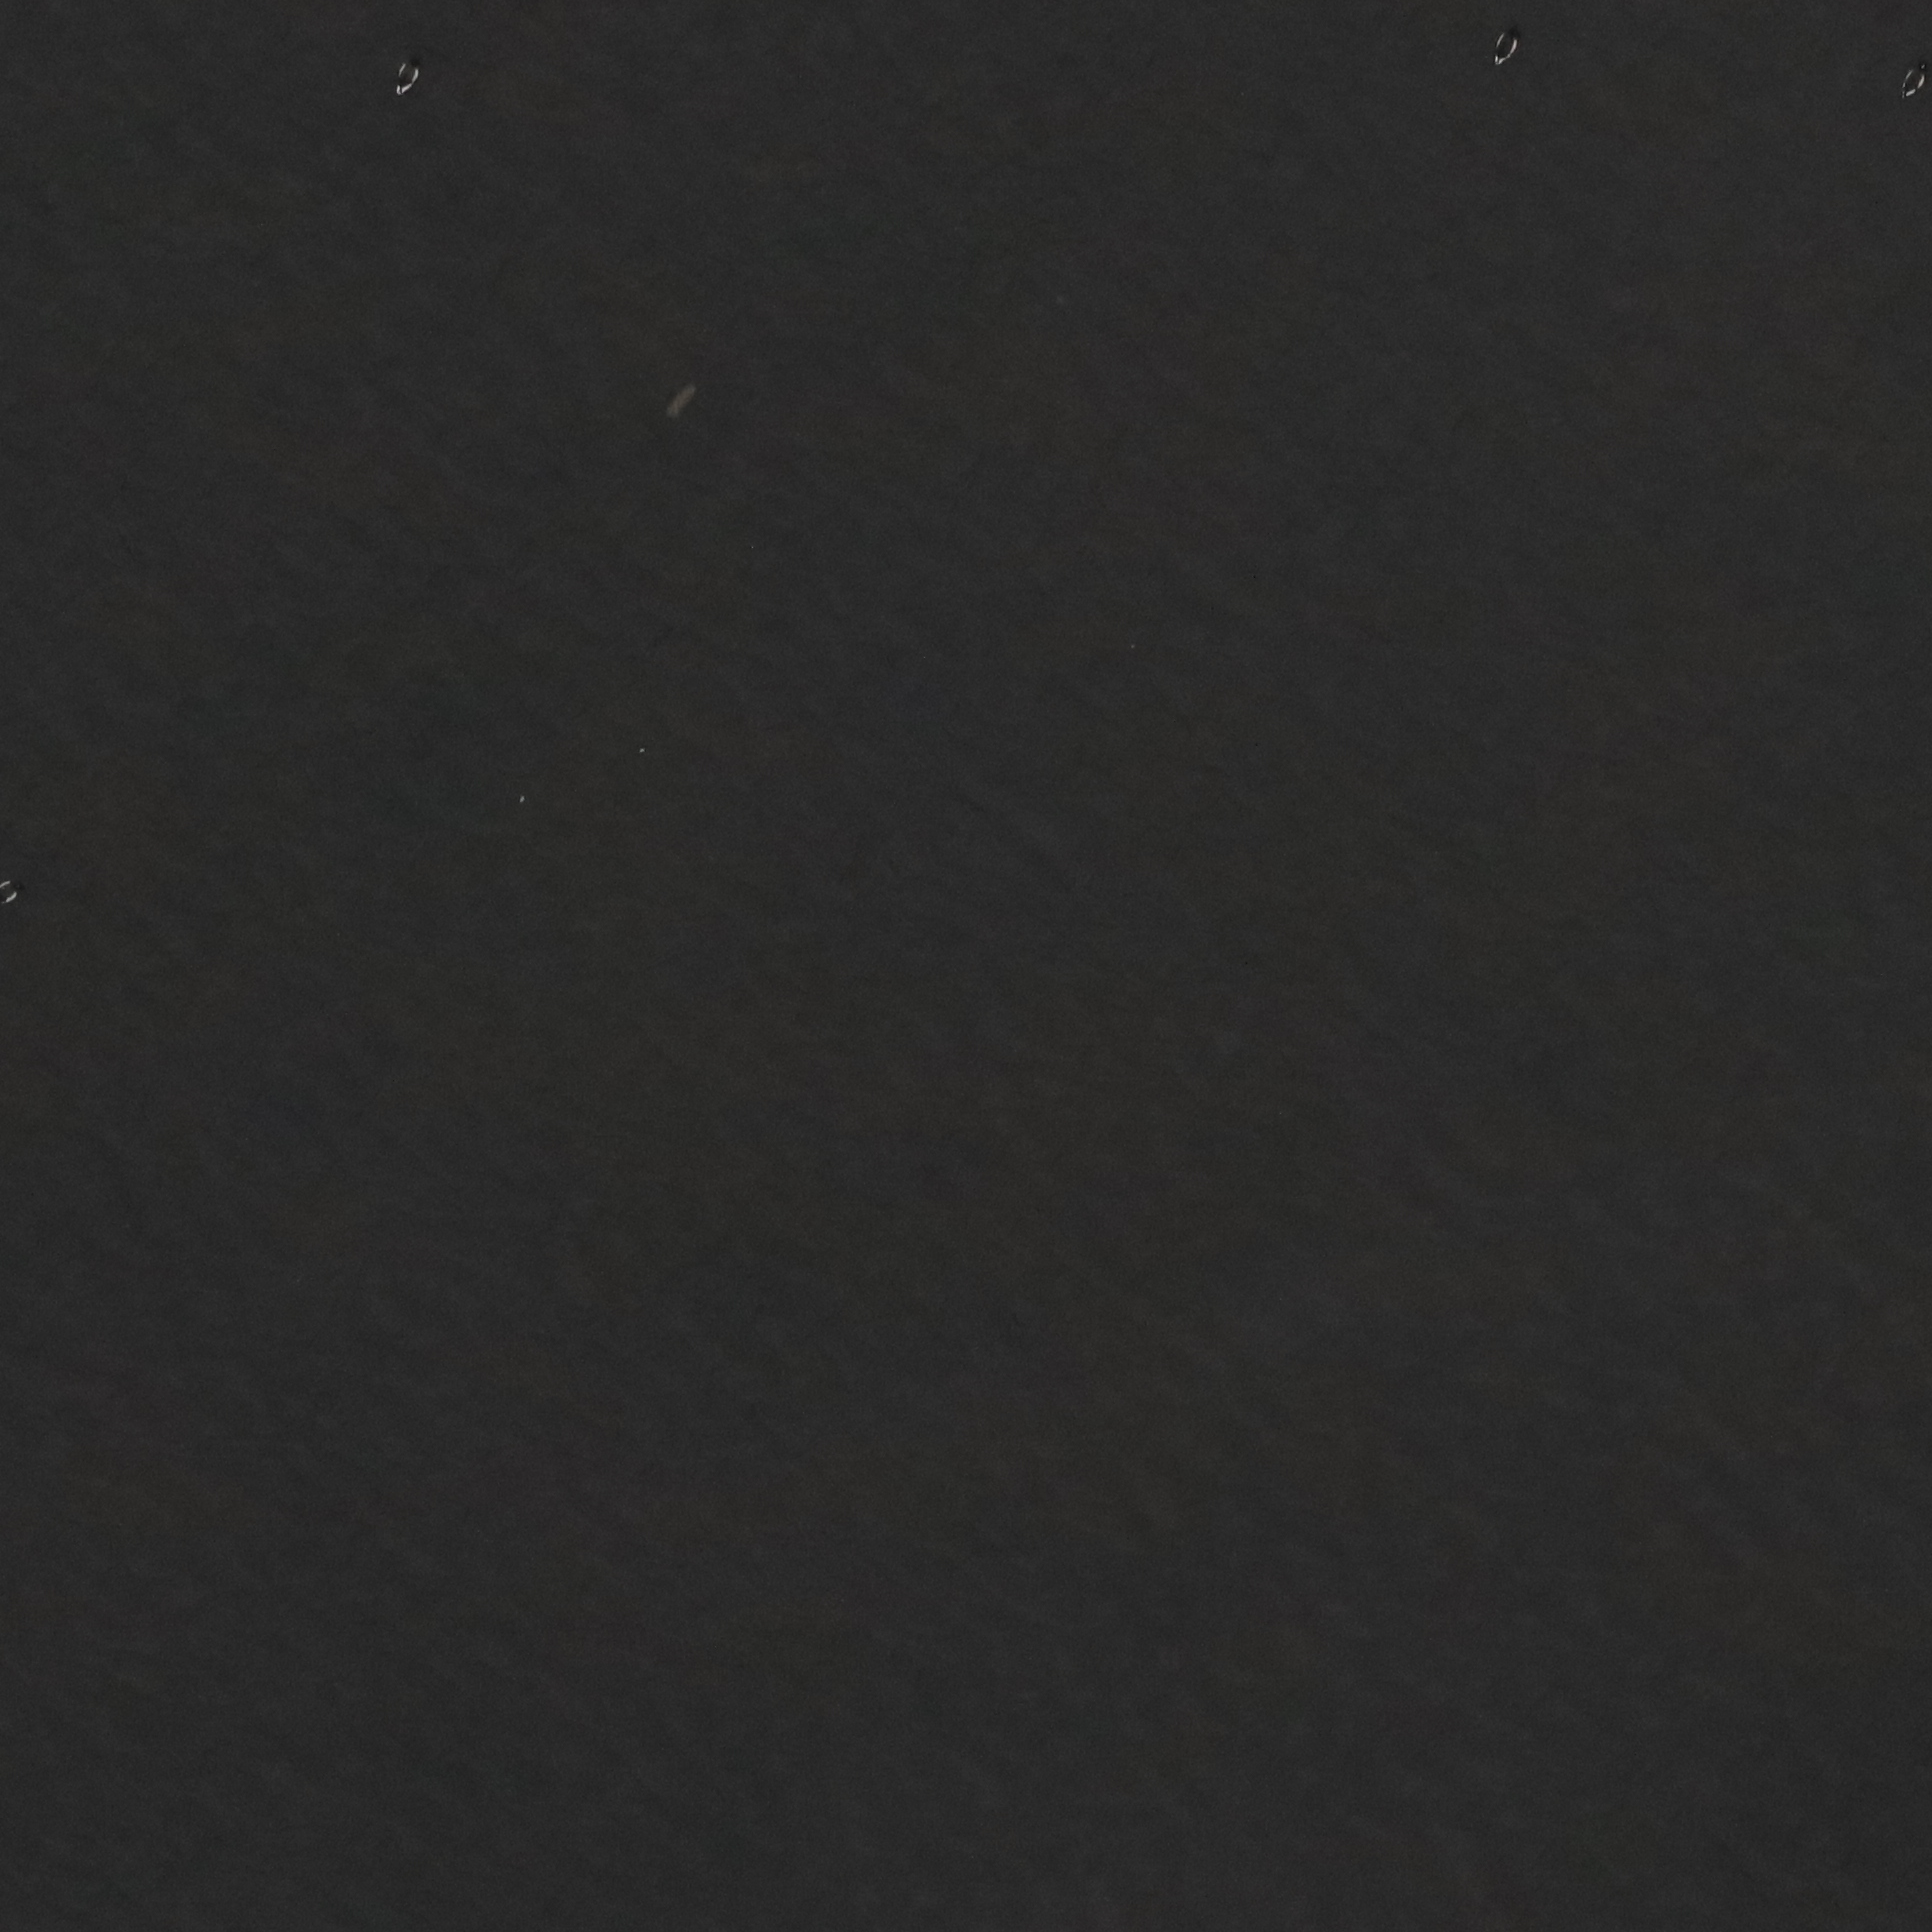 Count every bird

4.